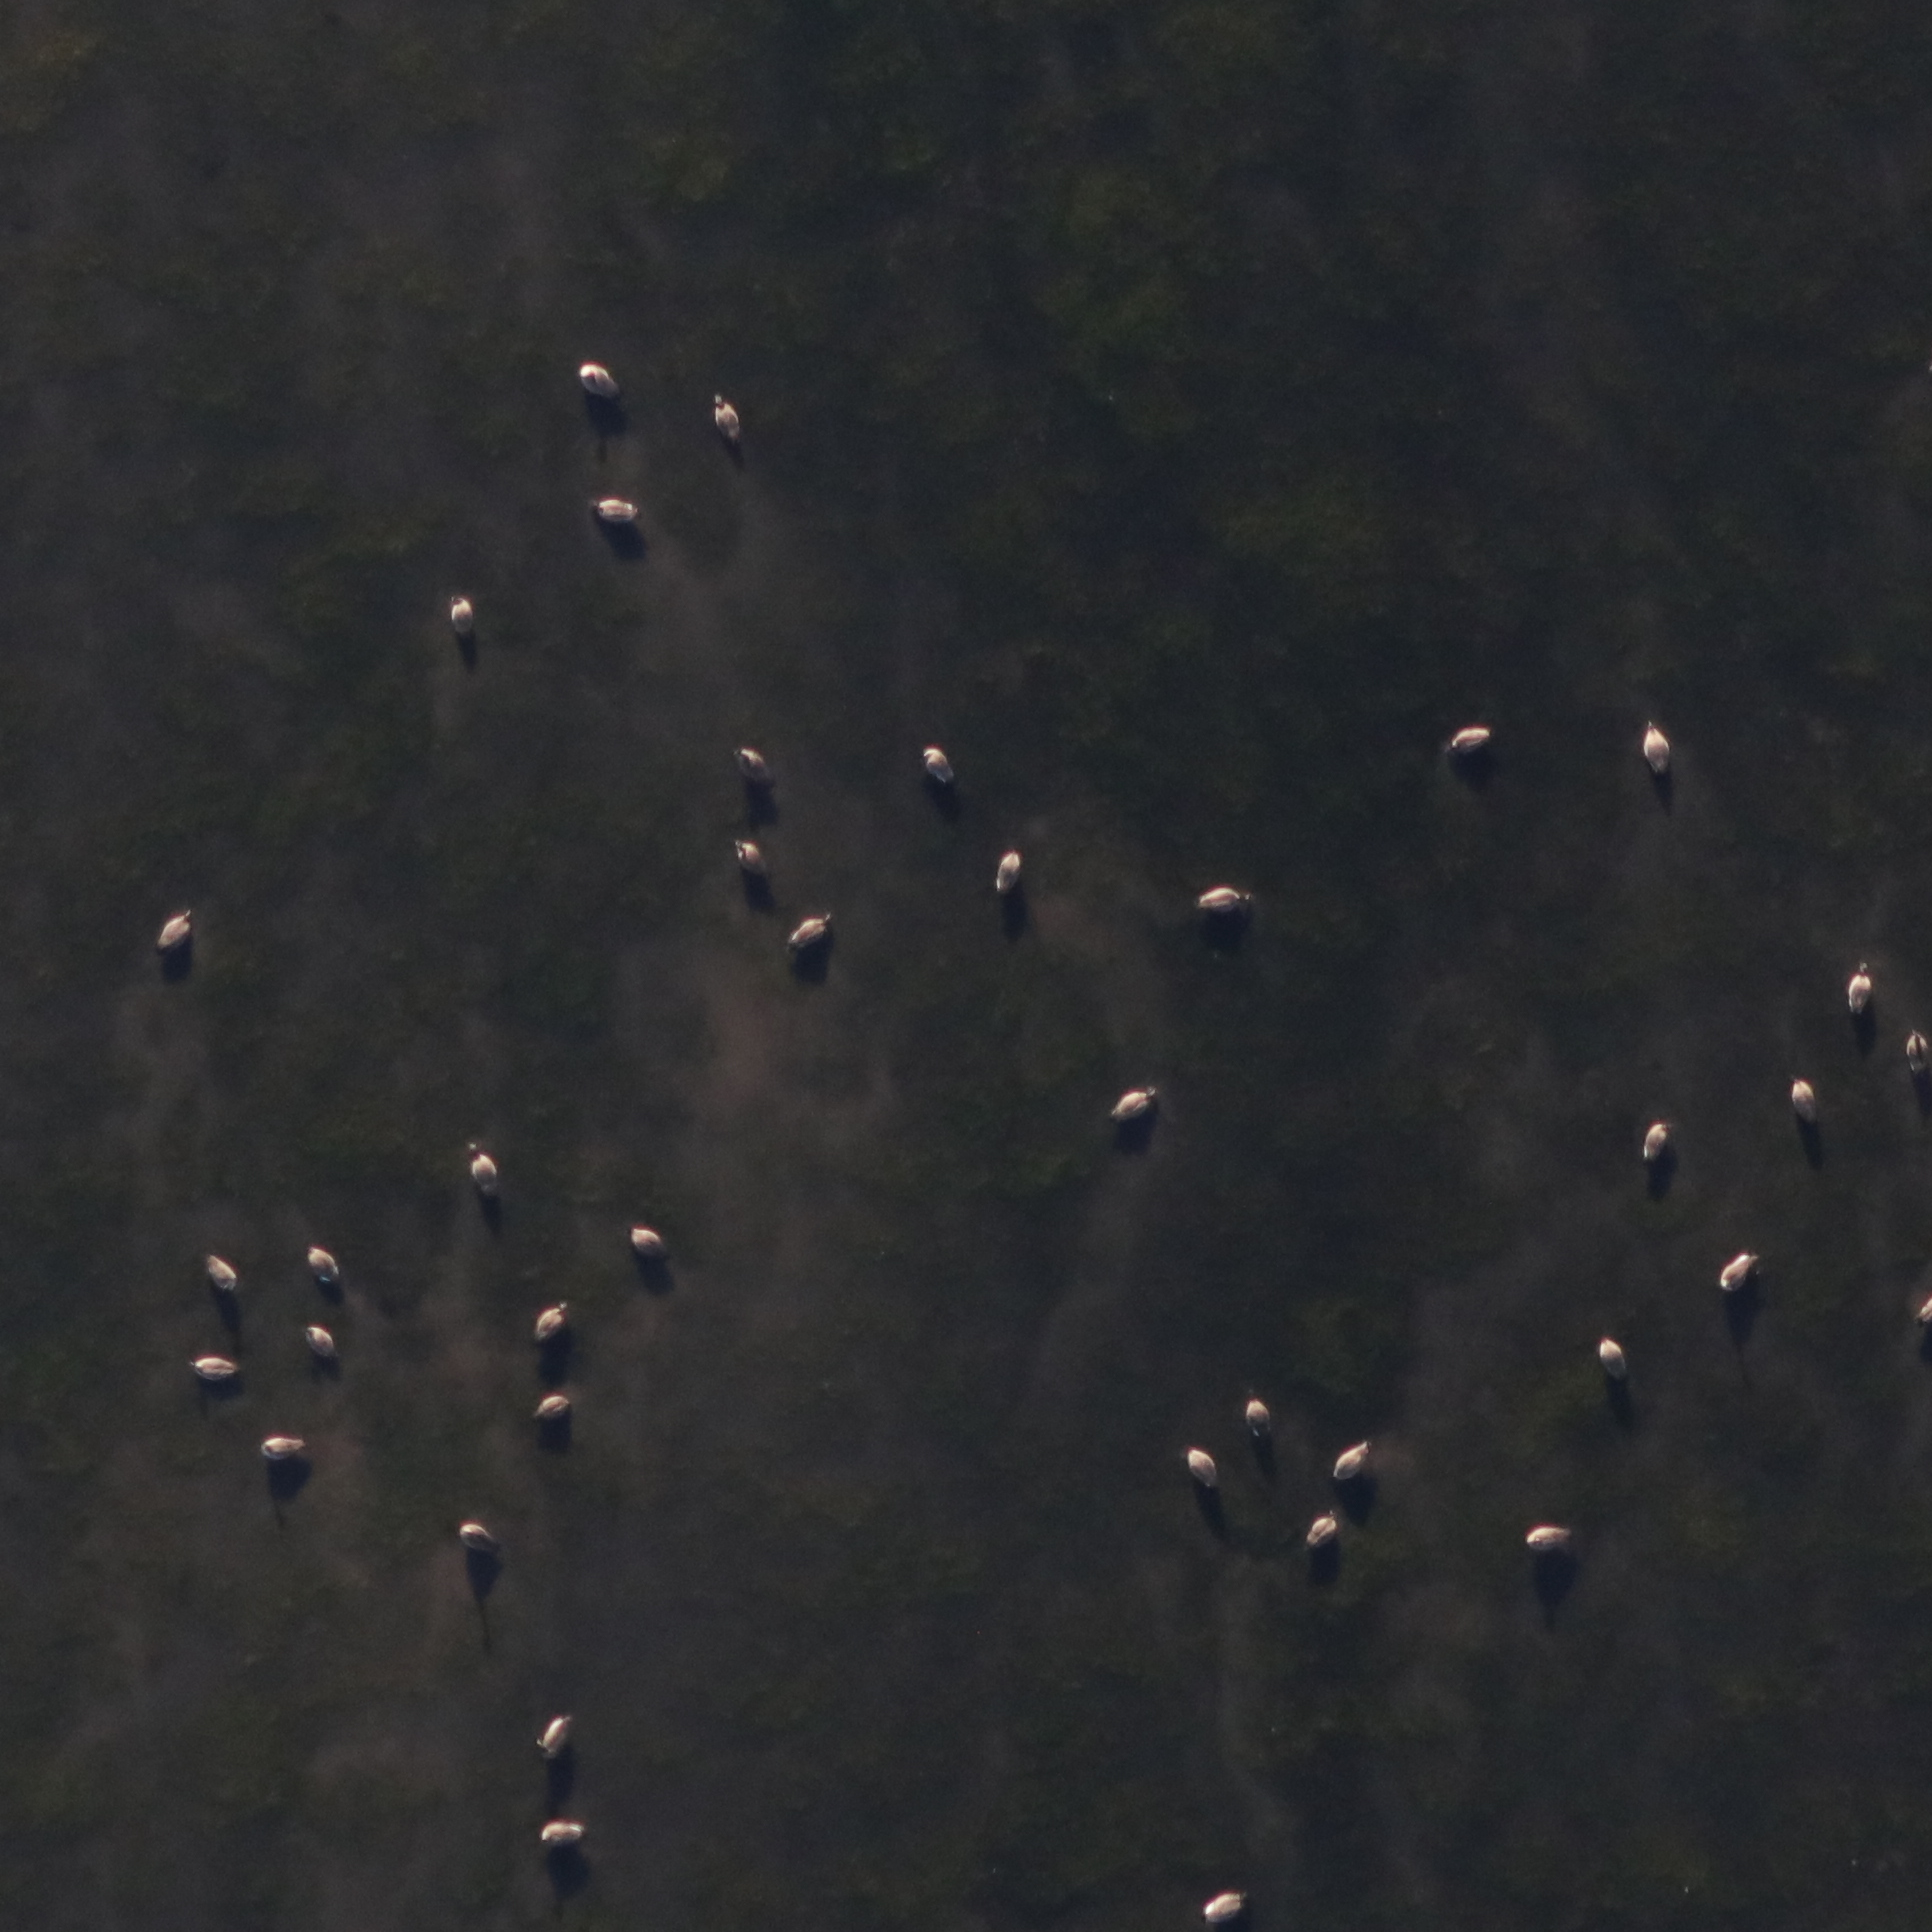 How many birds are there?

38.